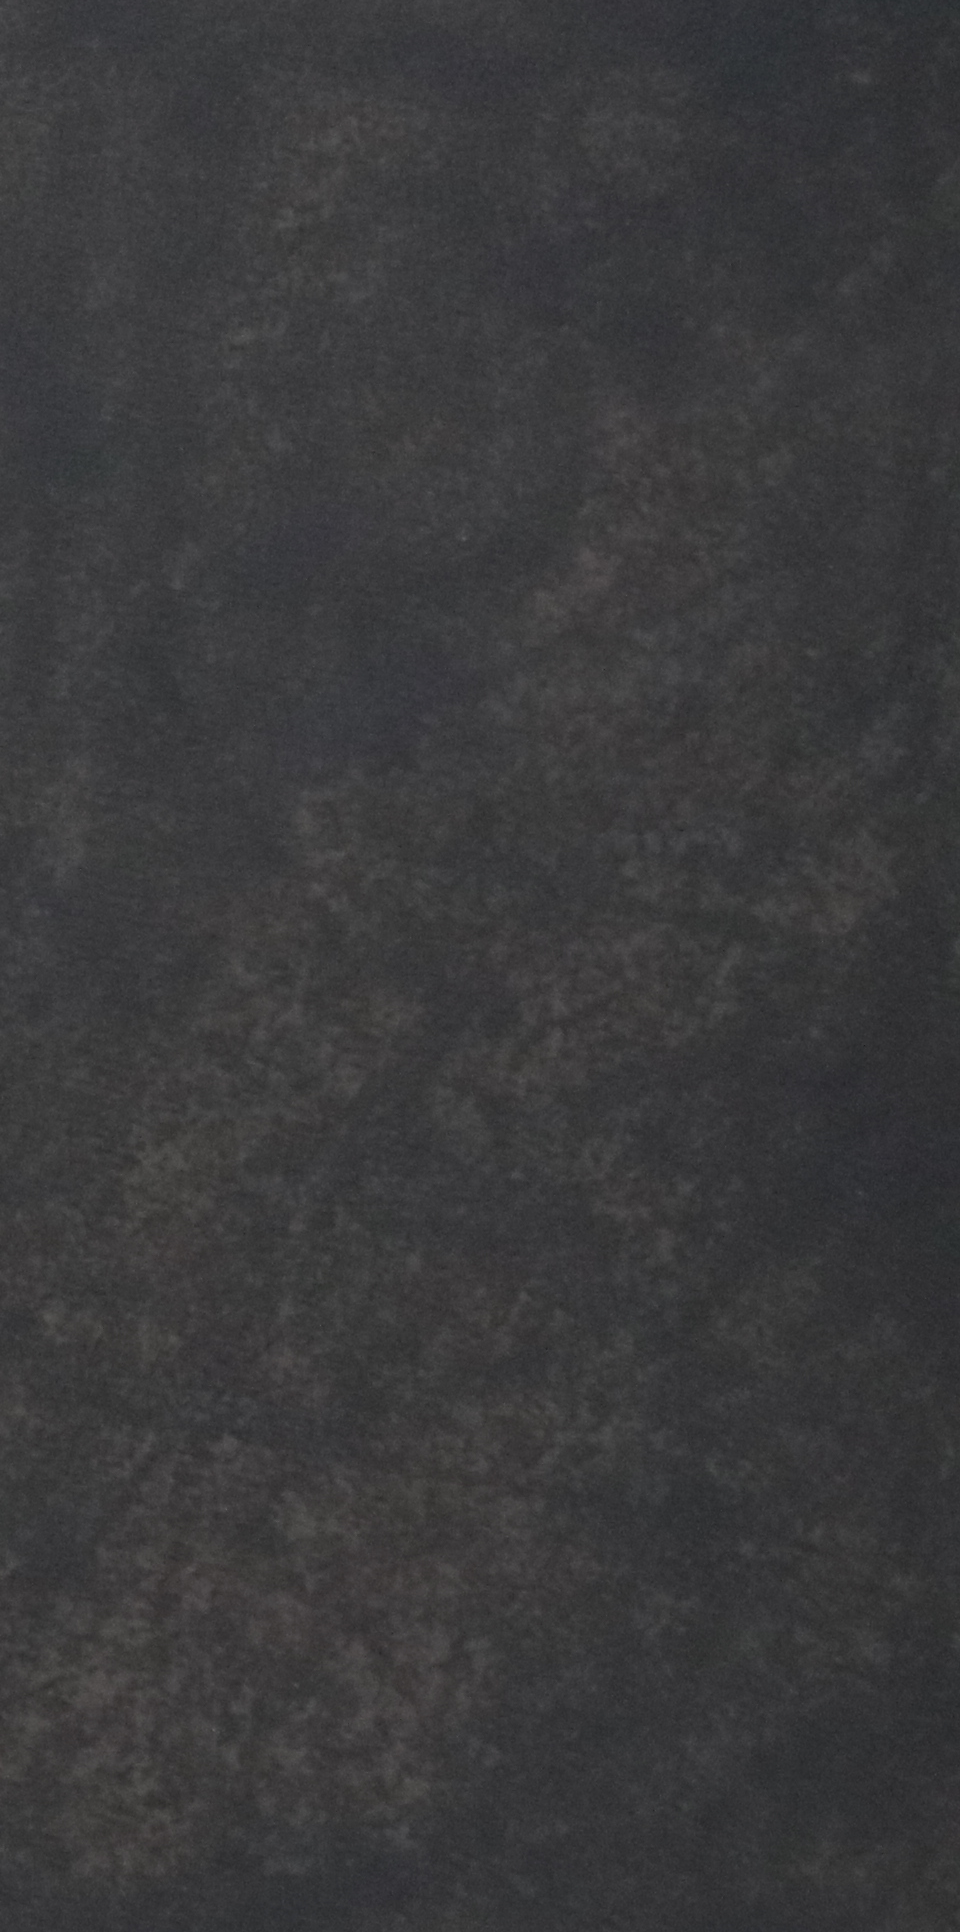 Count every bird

0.